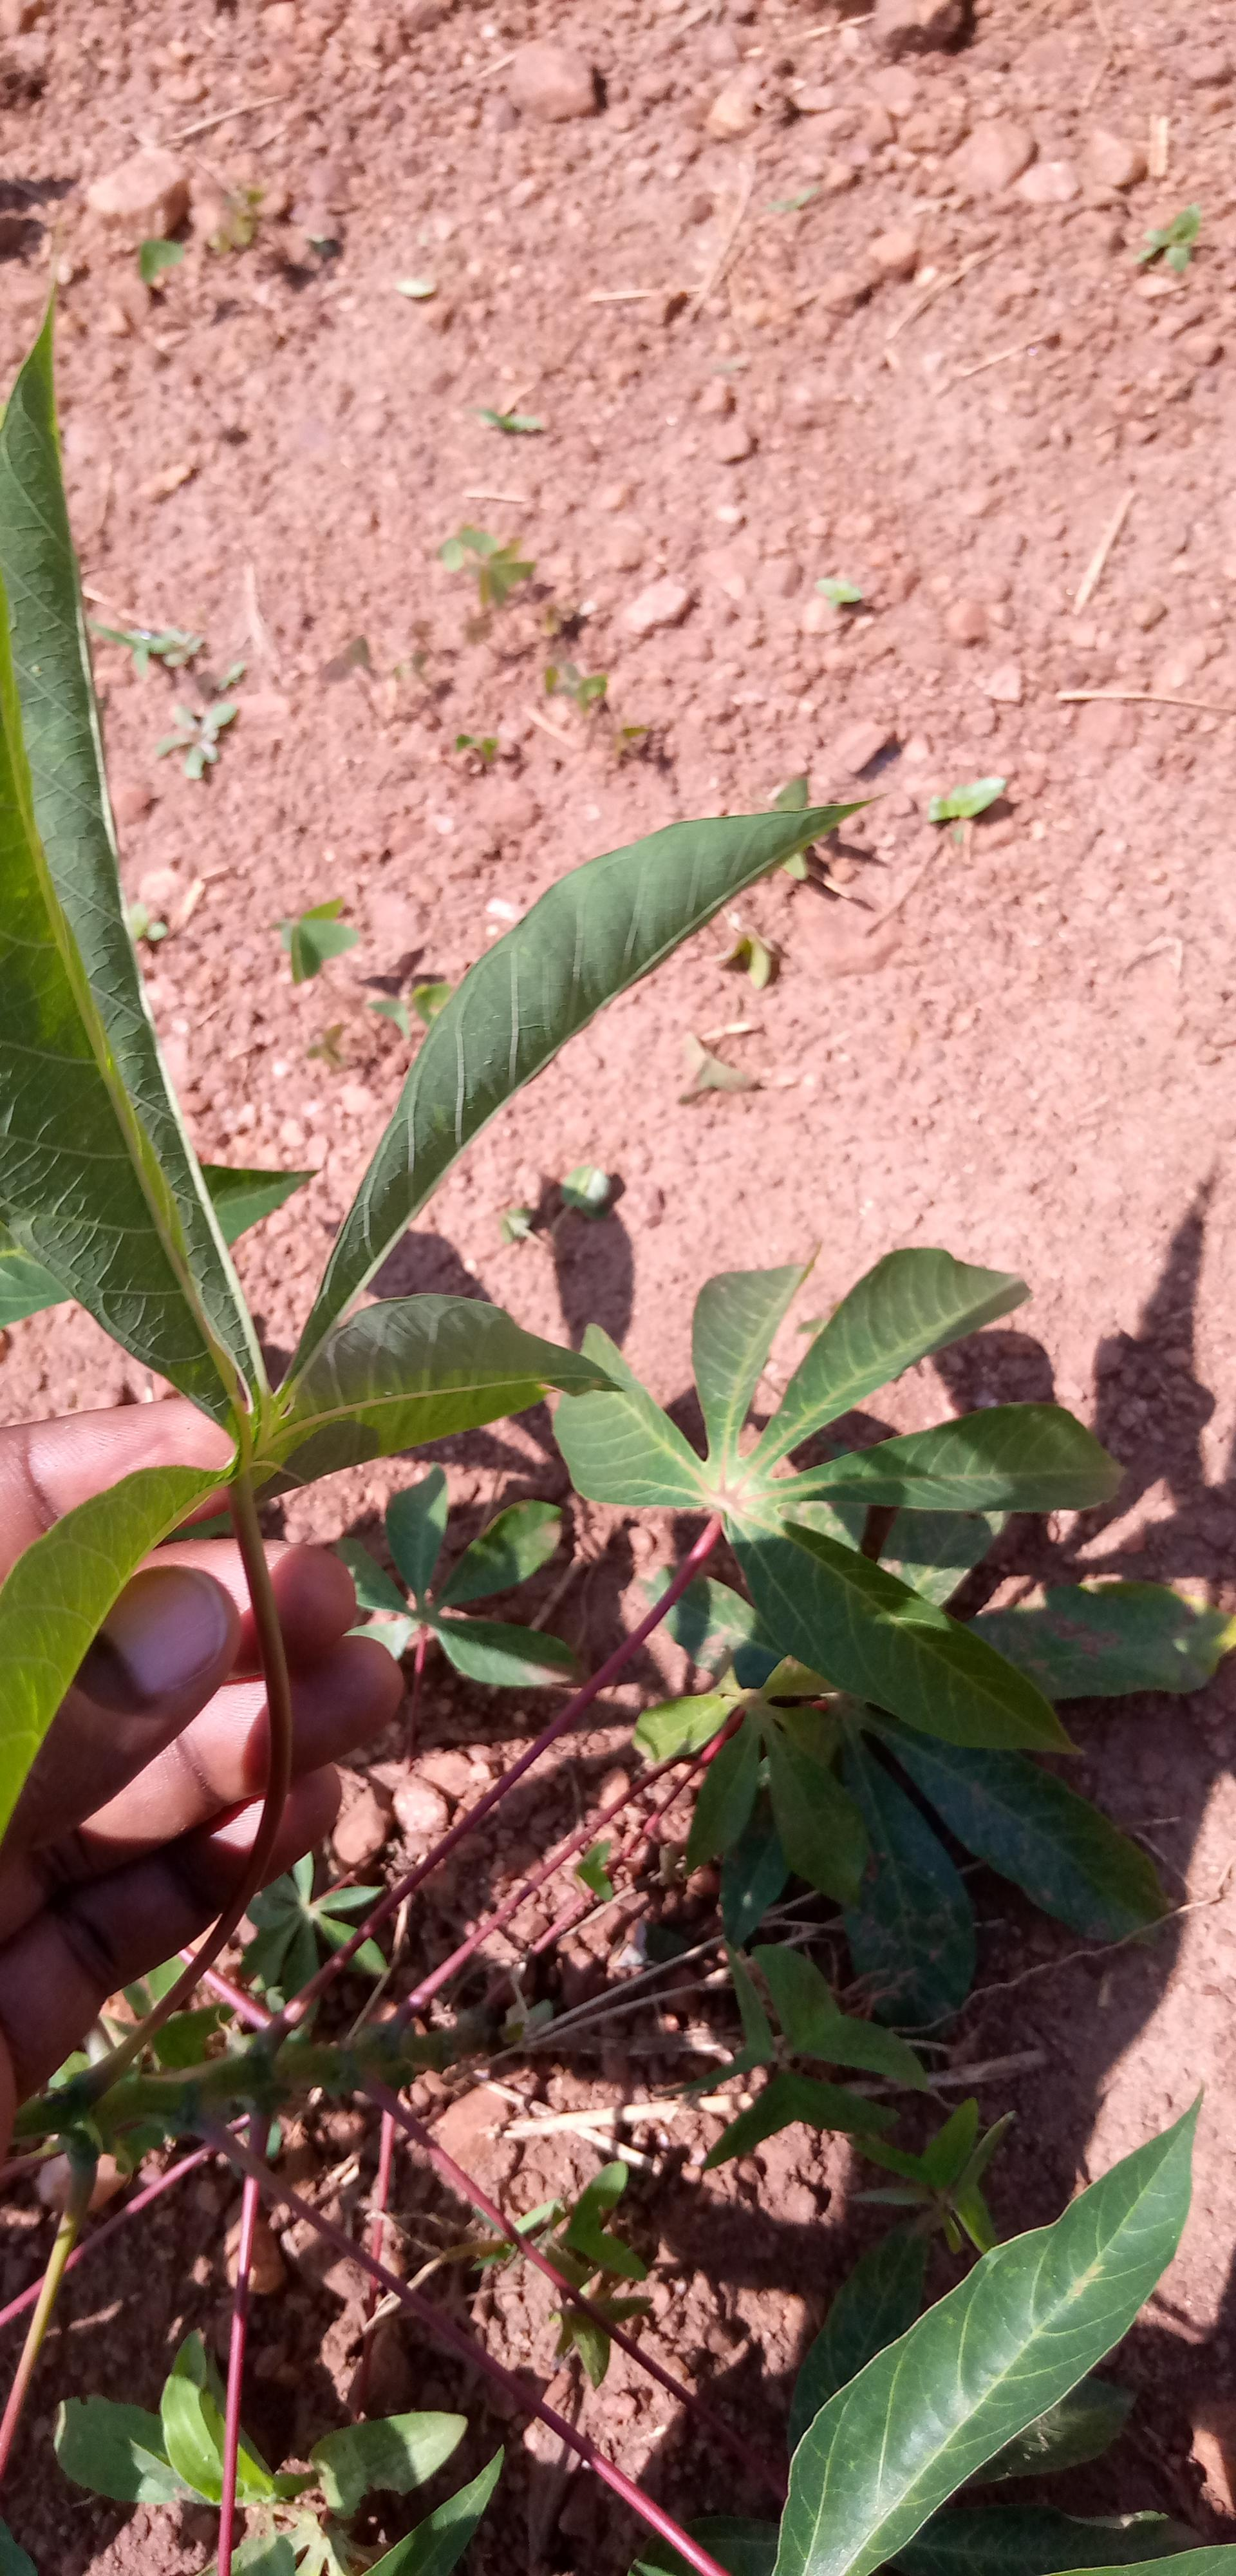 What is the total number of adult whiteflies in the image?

1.